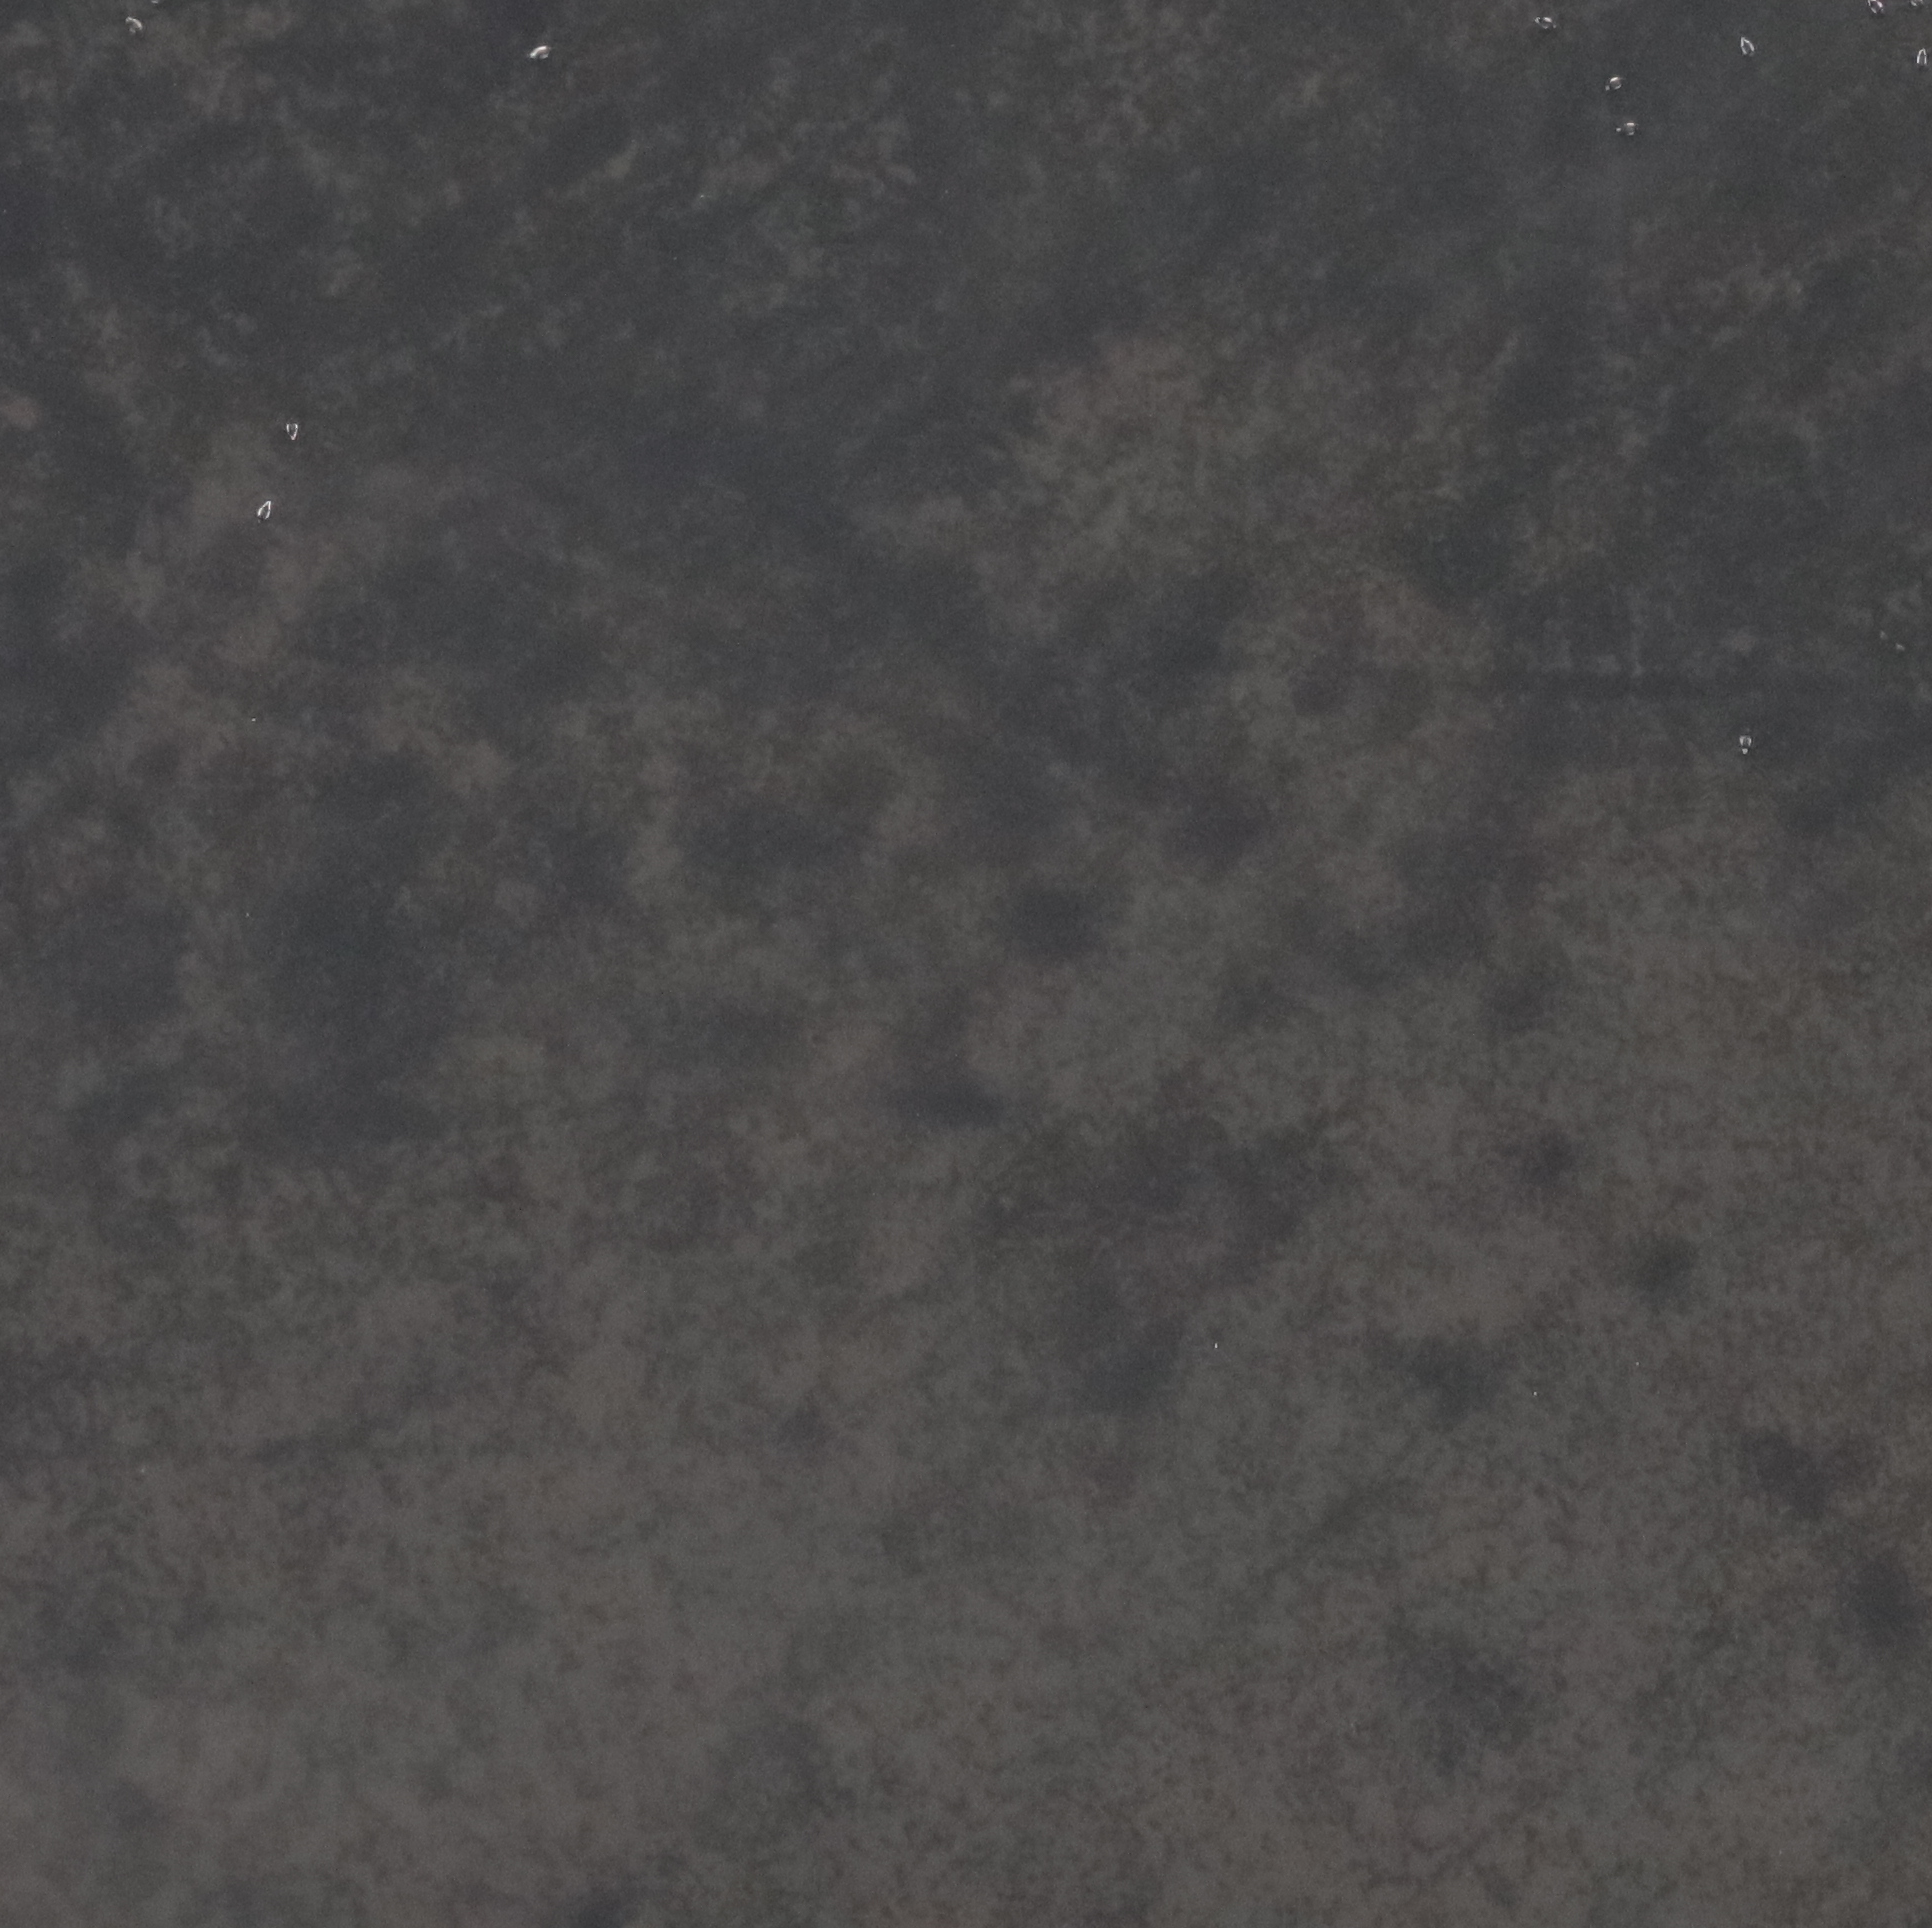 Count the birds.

11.